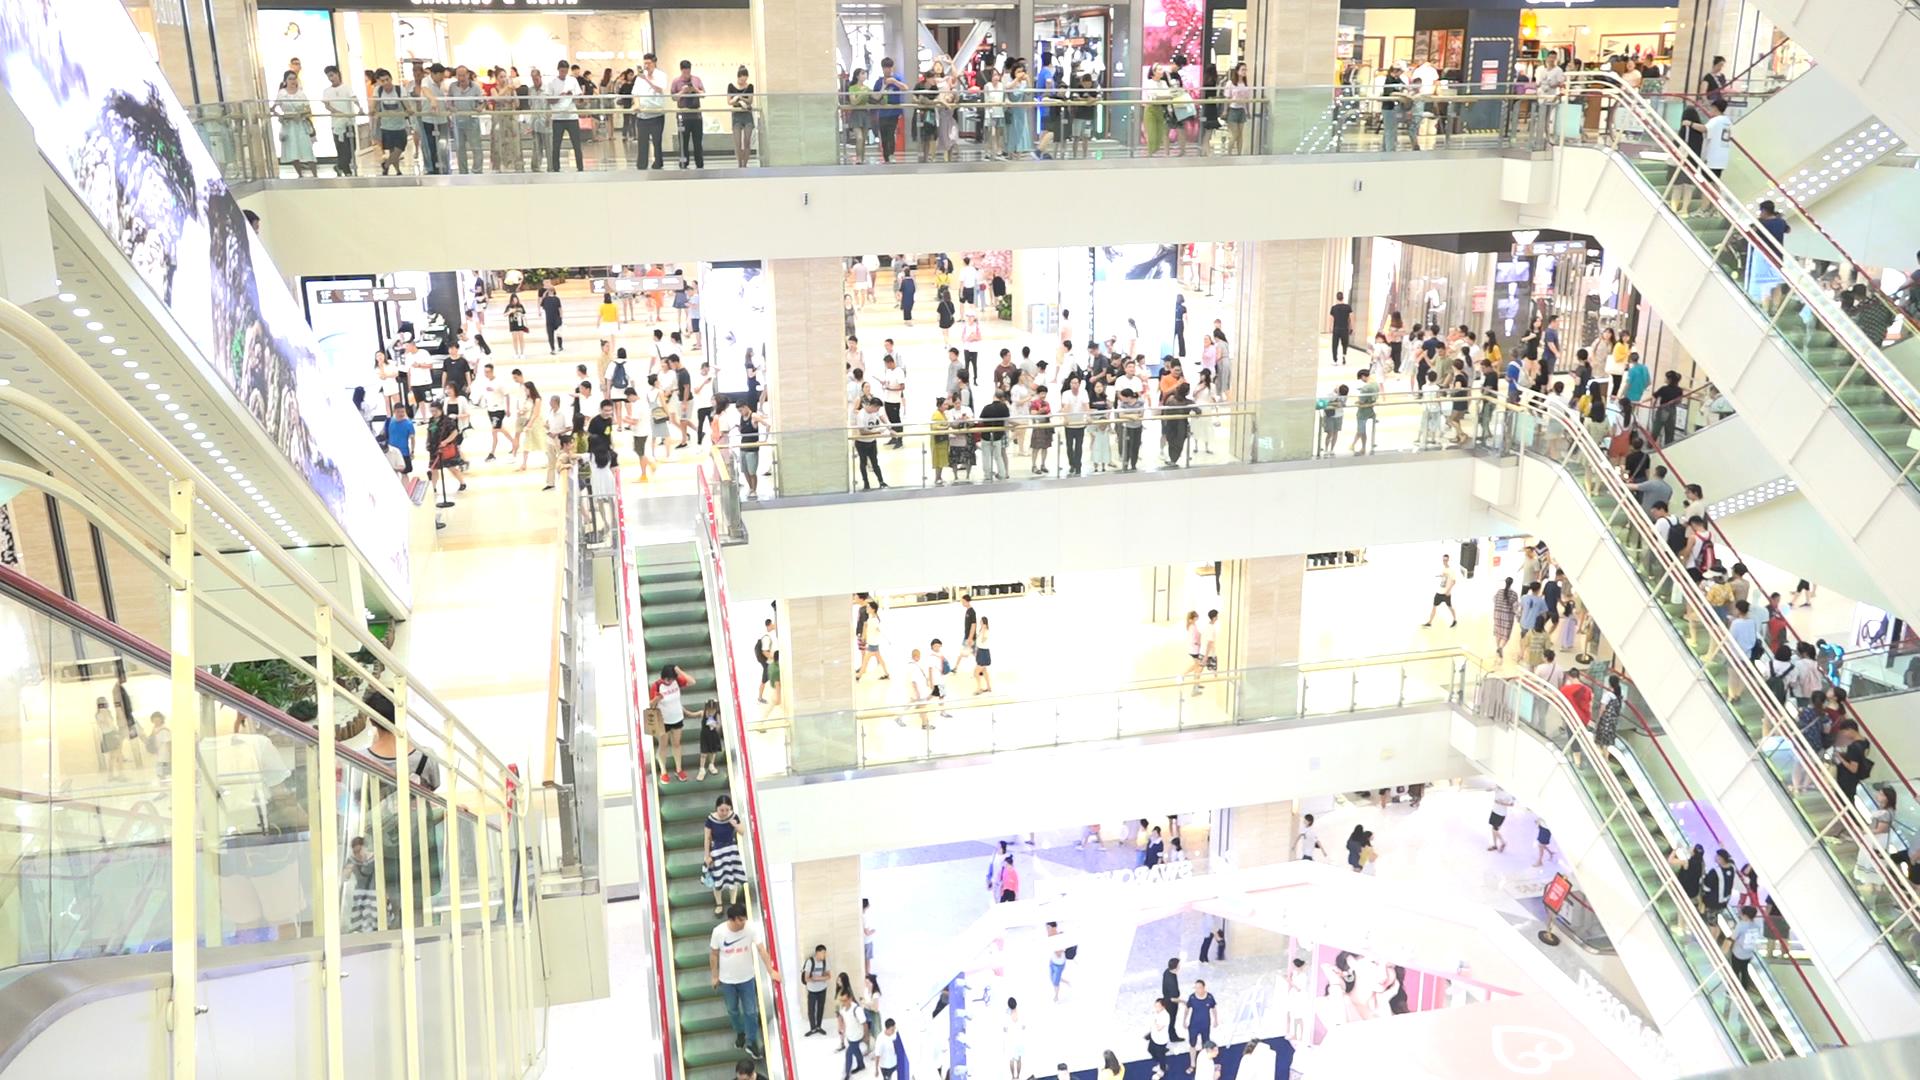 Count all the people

268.